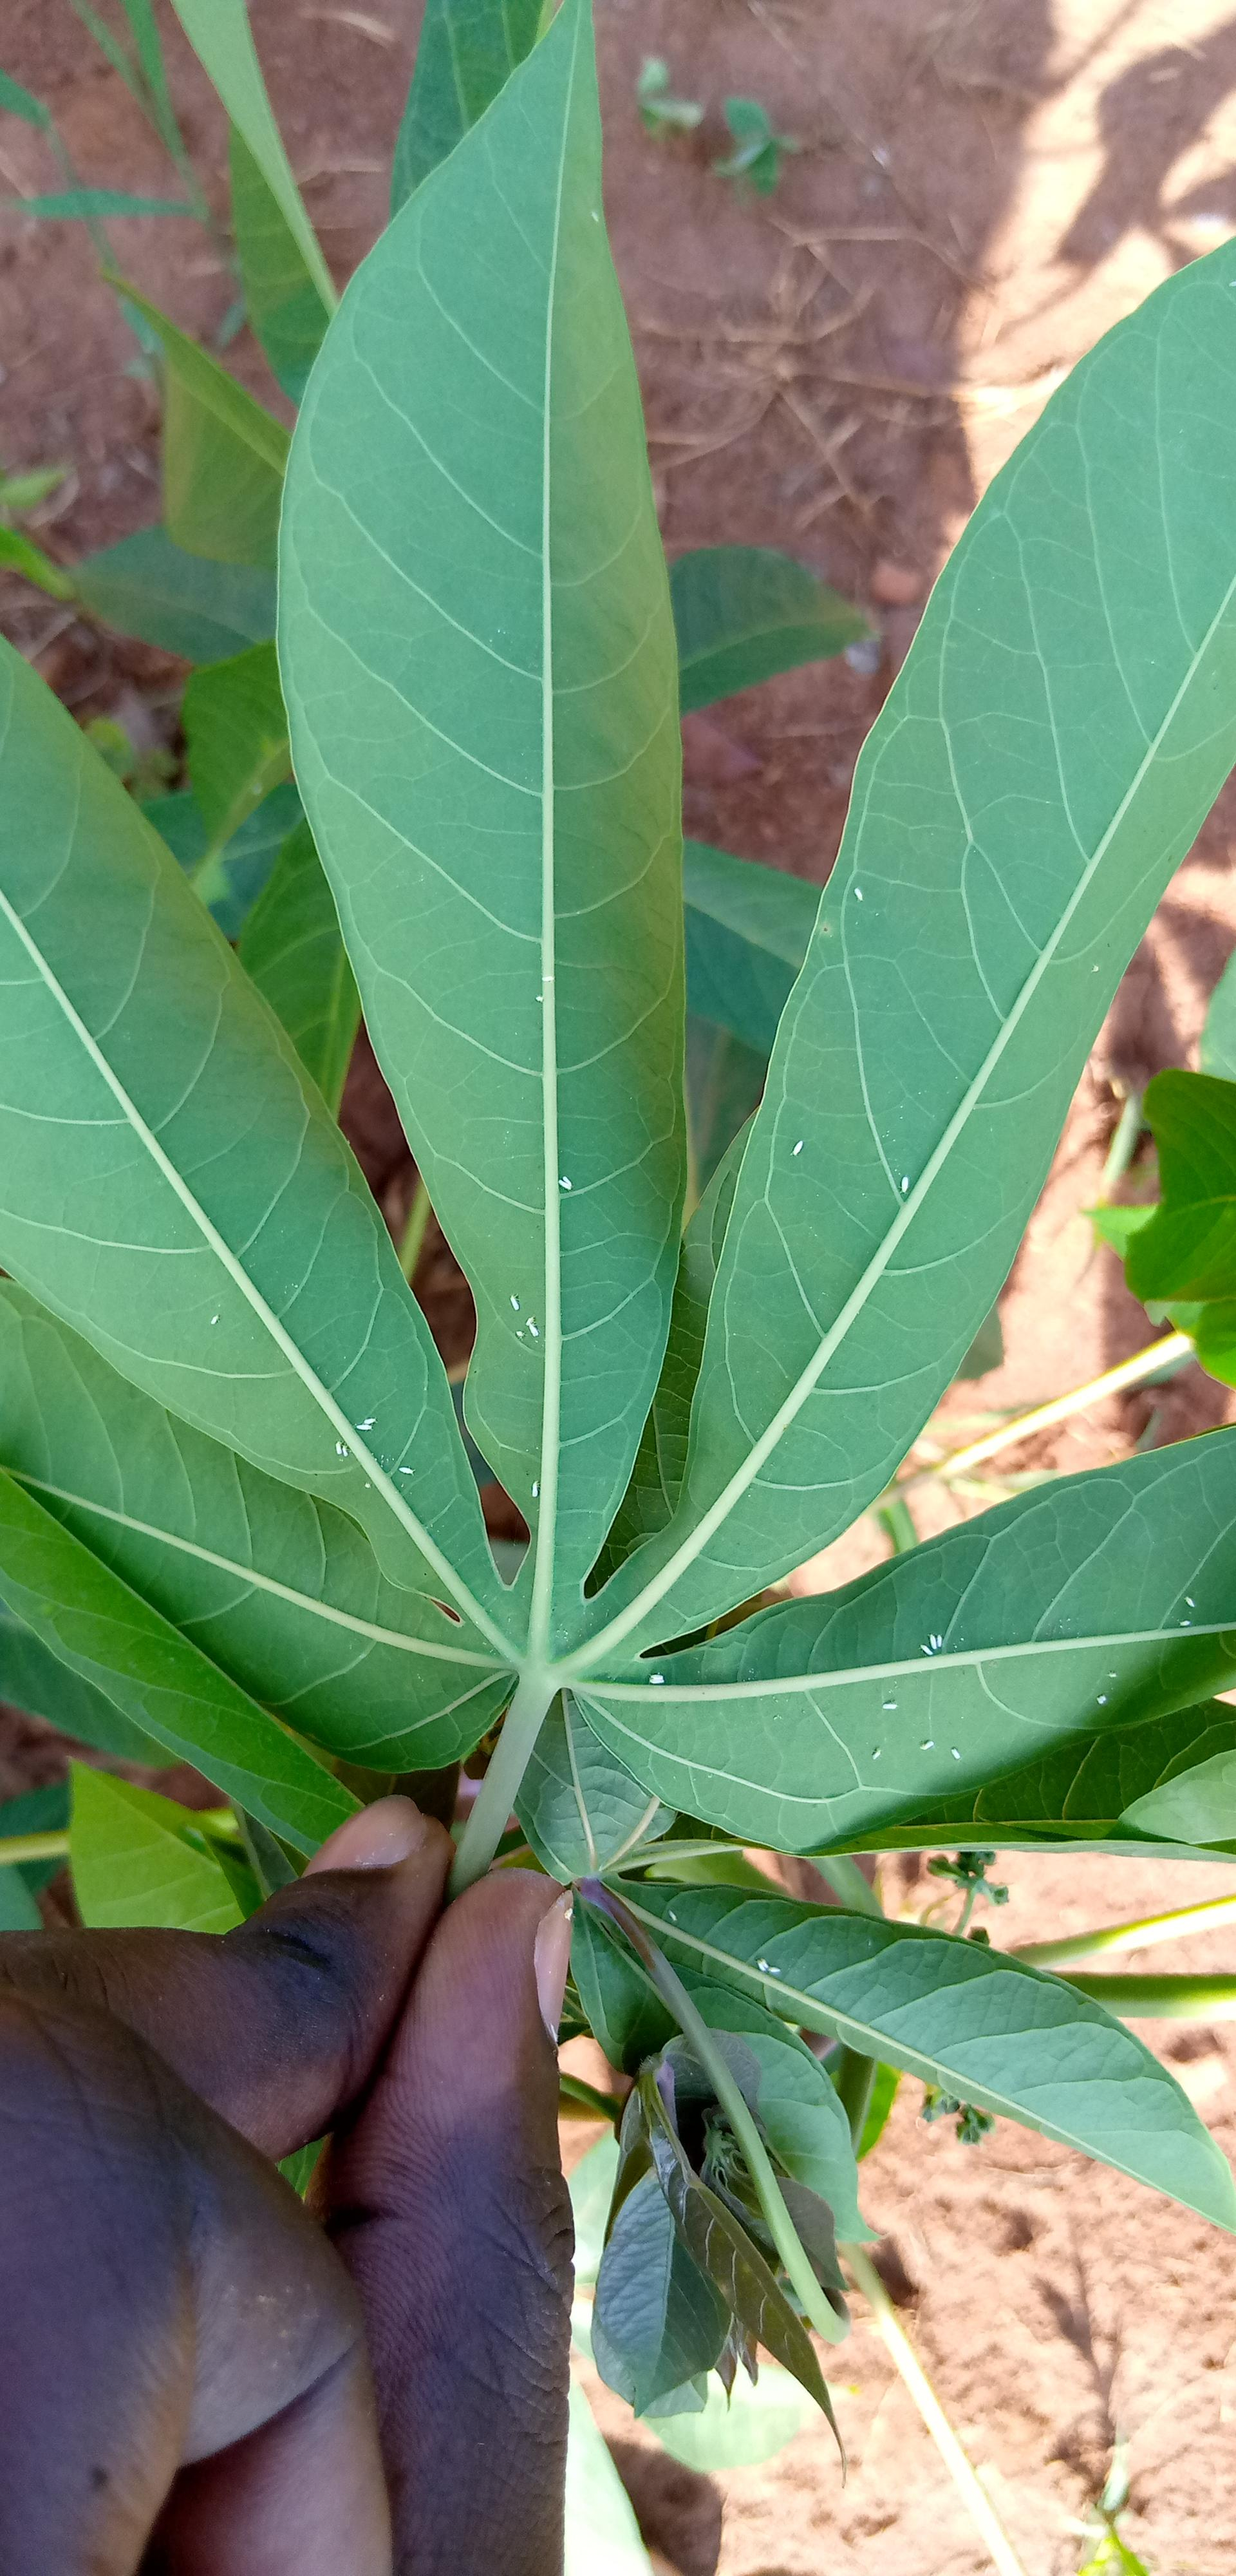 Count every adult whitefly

33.